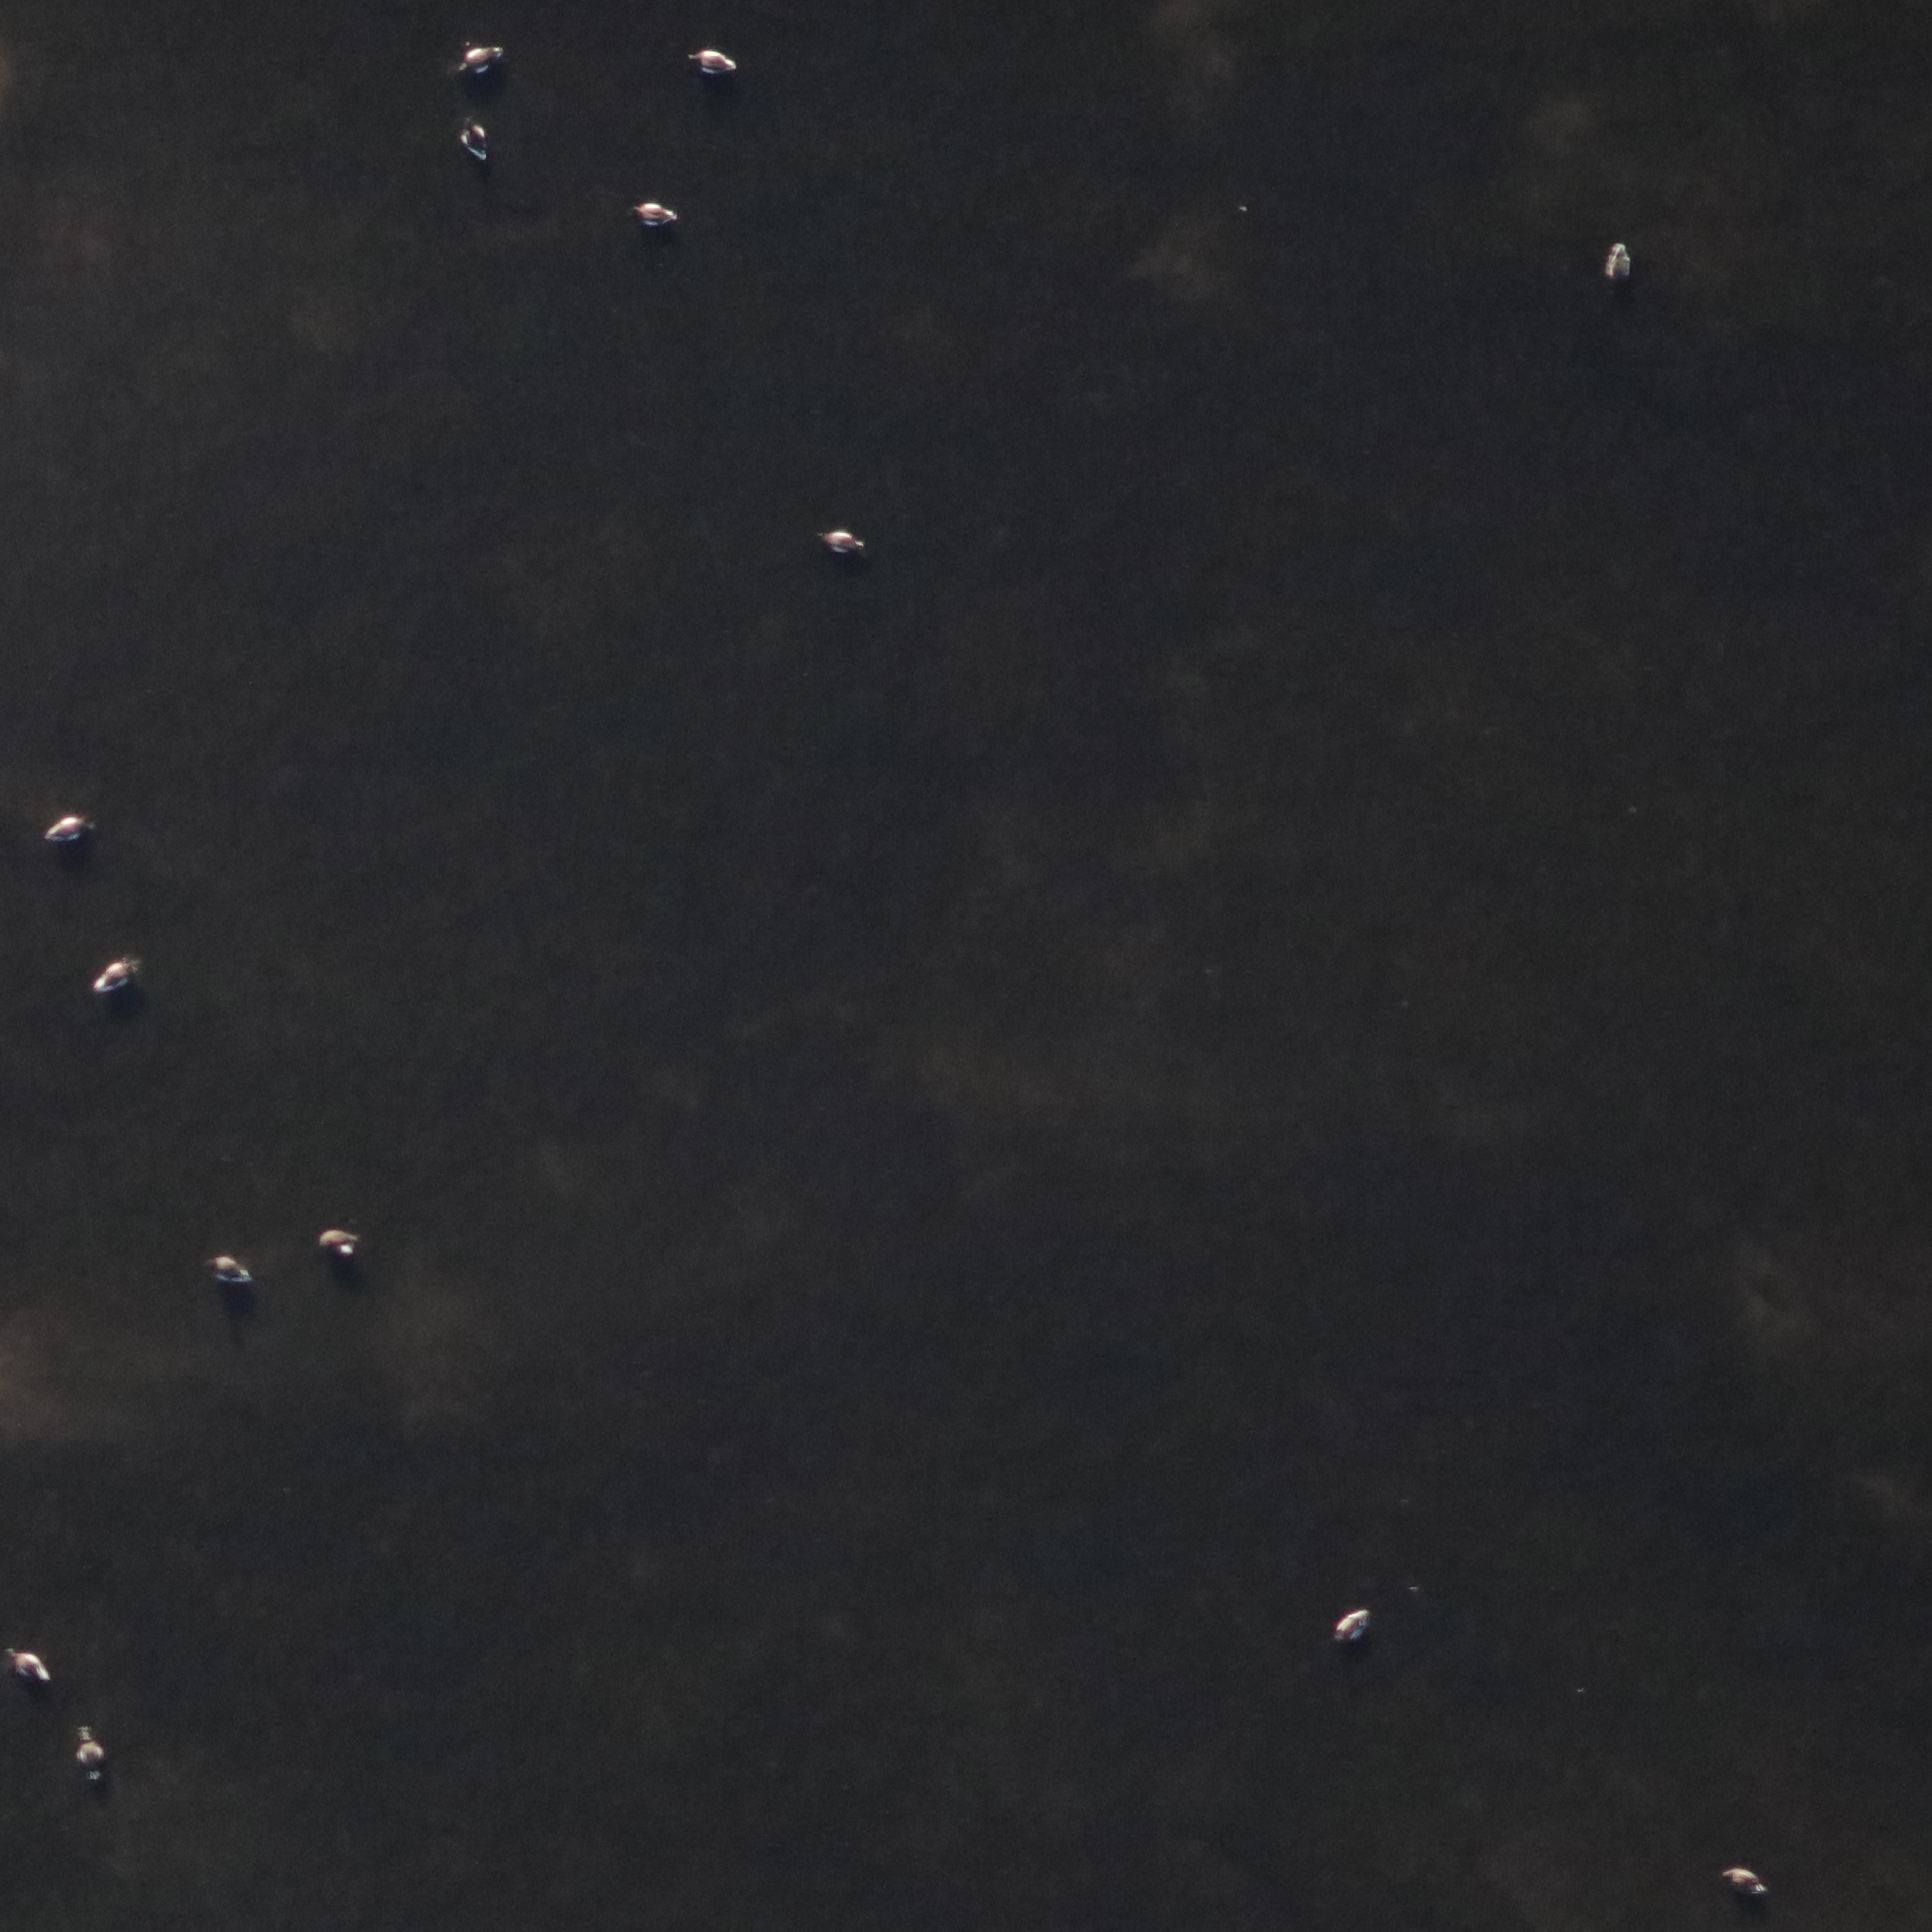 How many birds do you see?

14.